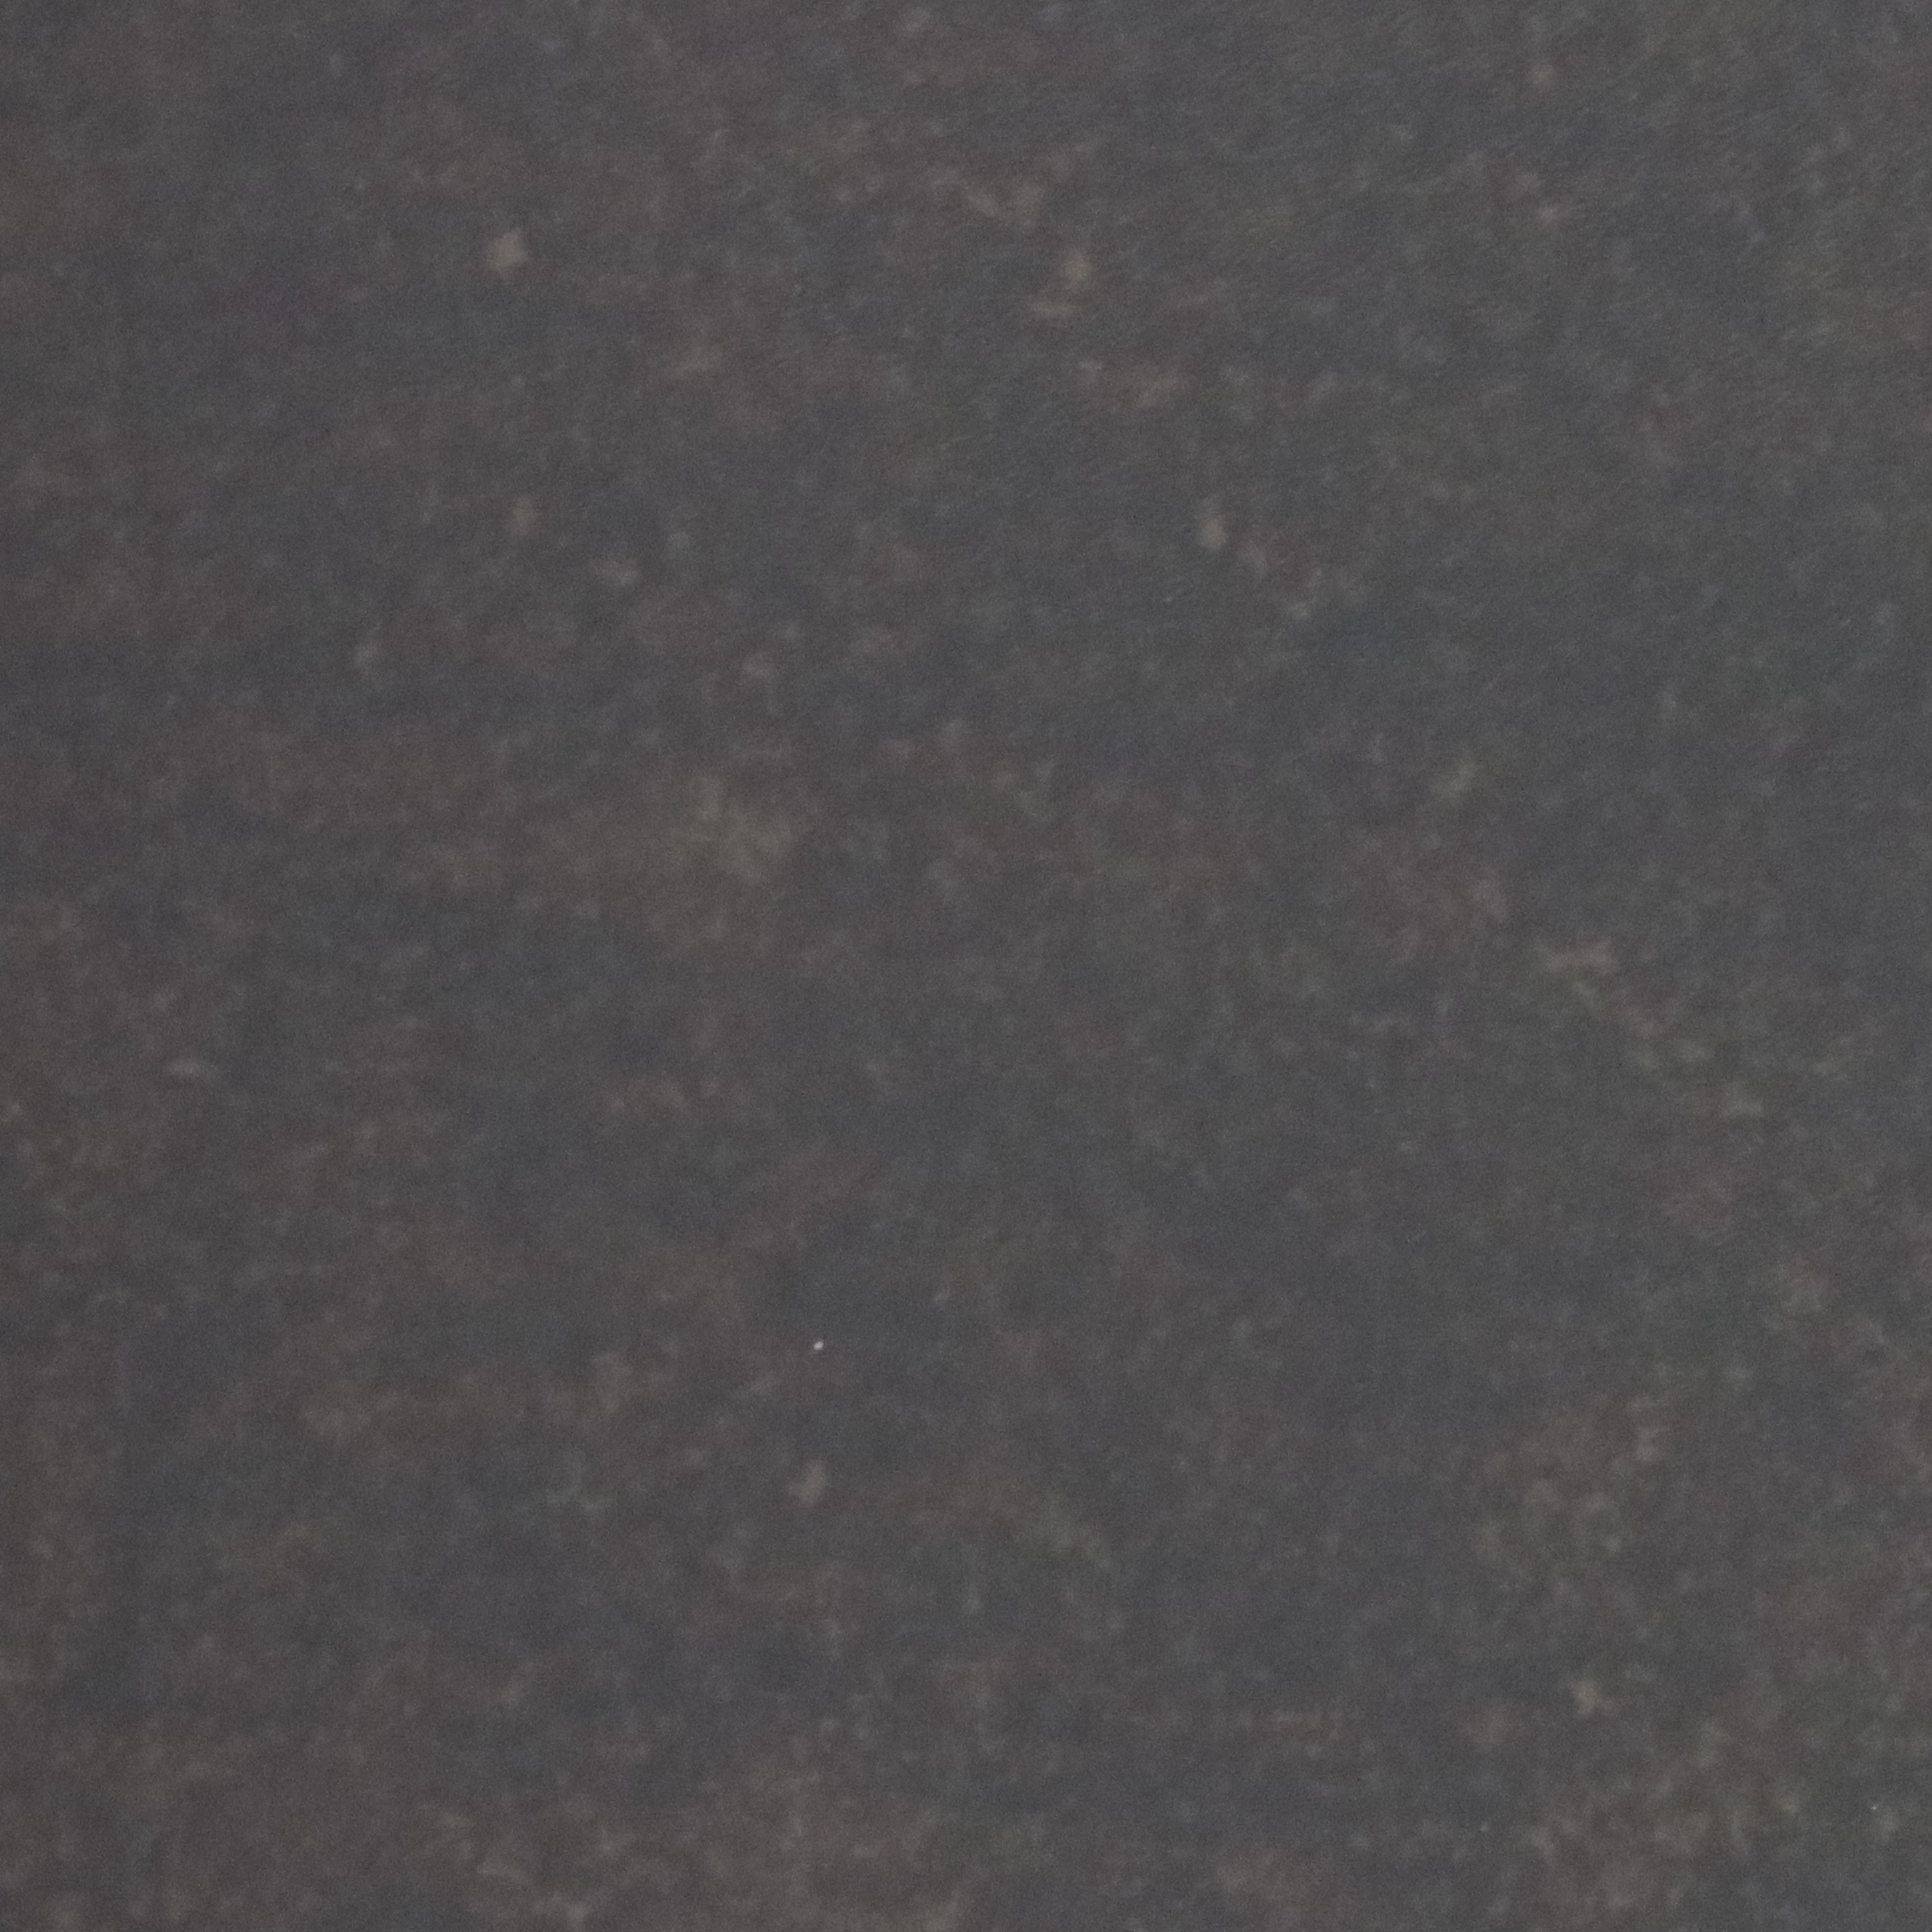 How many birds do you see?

0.